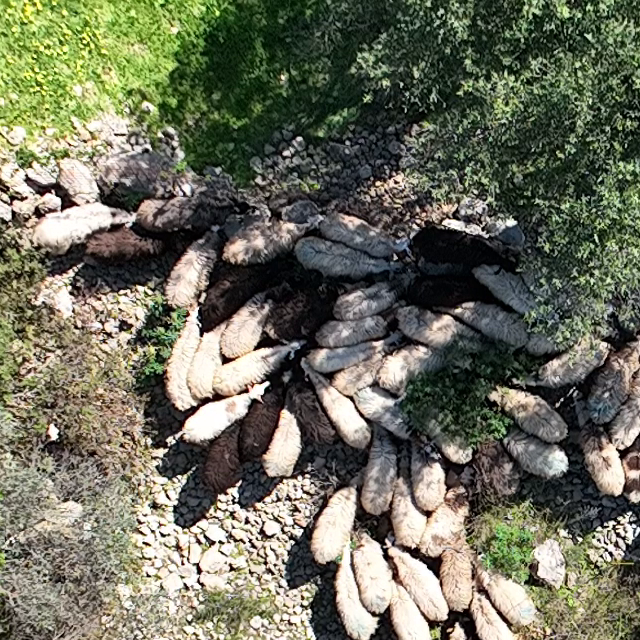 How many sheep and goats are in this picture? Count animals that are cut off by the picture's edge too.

54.